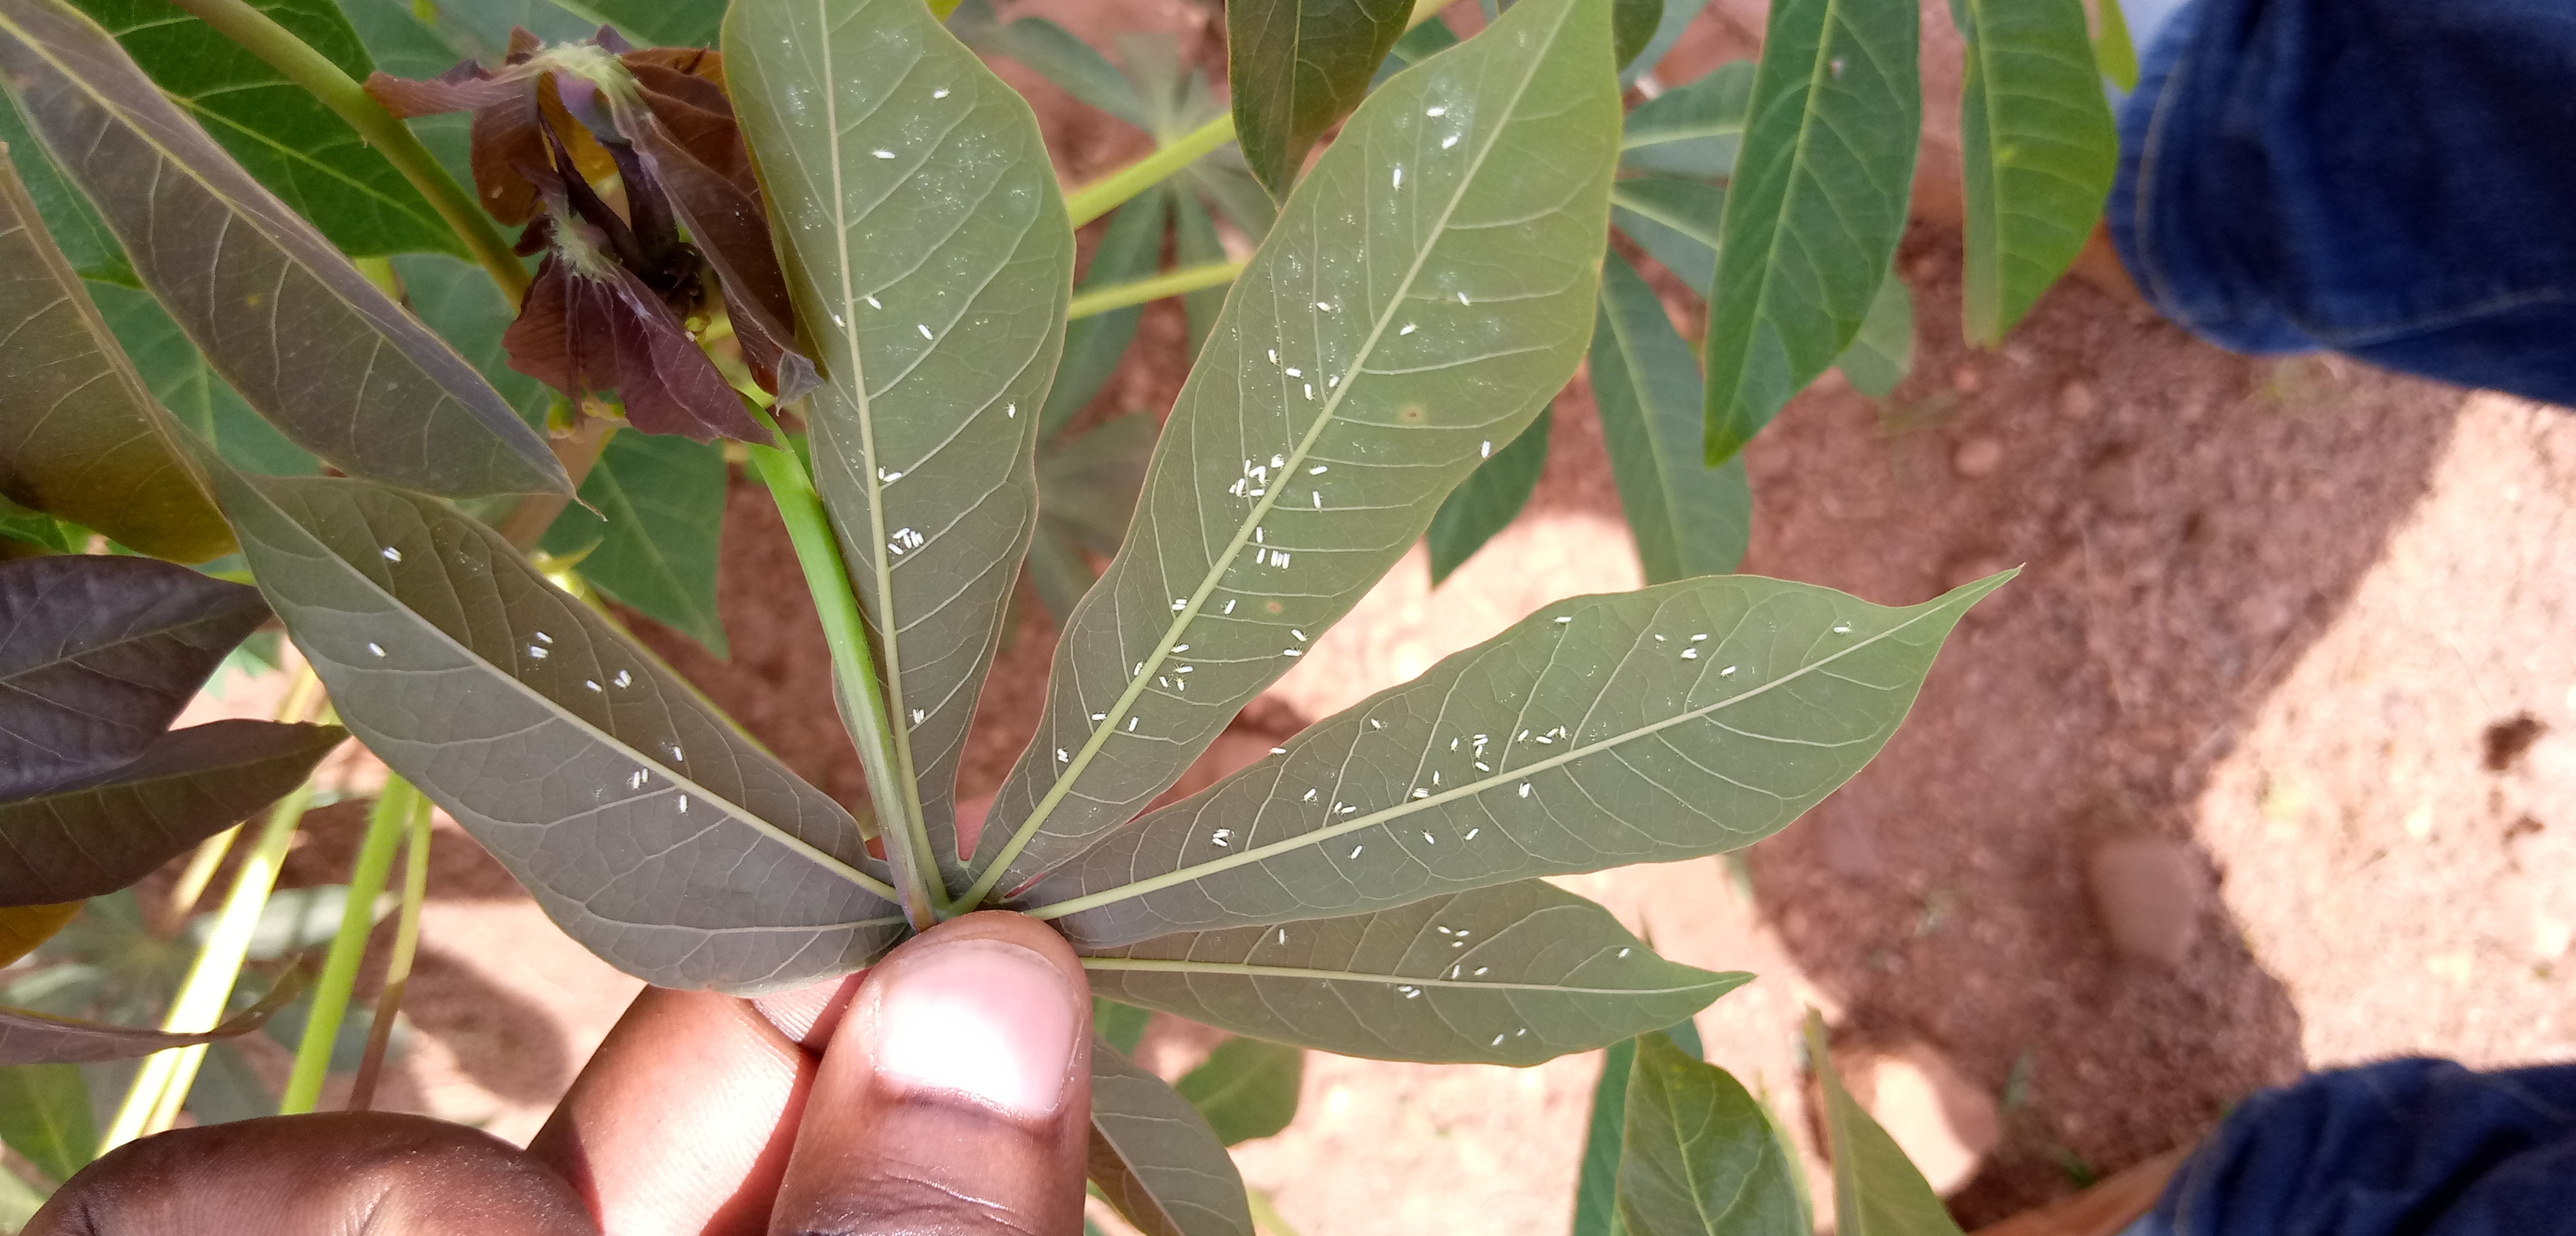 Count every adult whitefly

110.